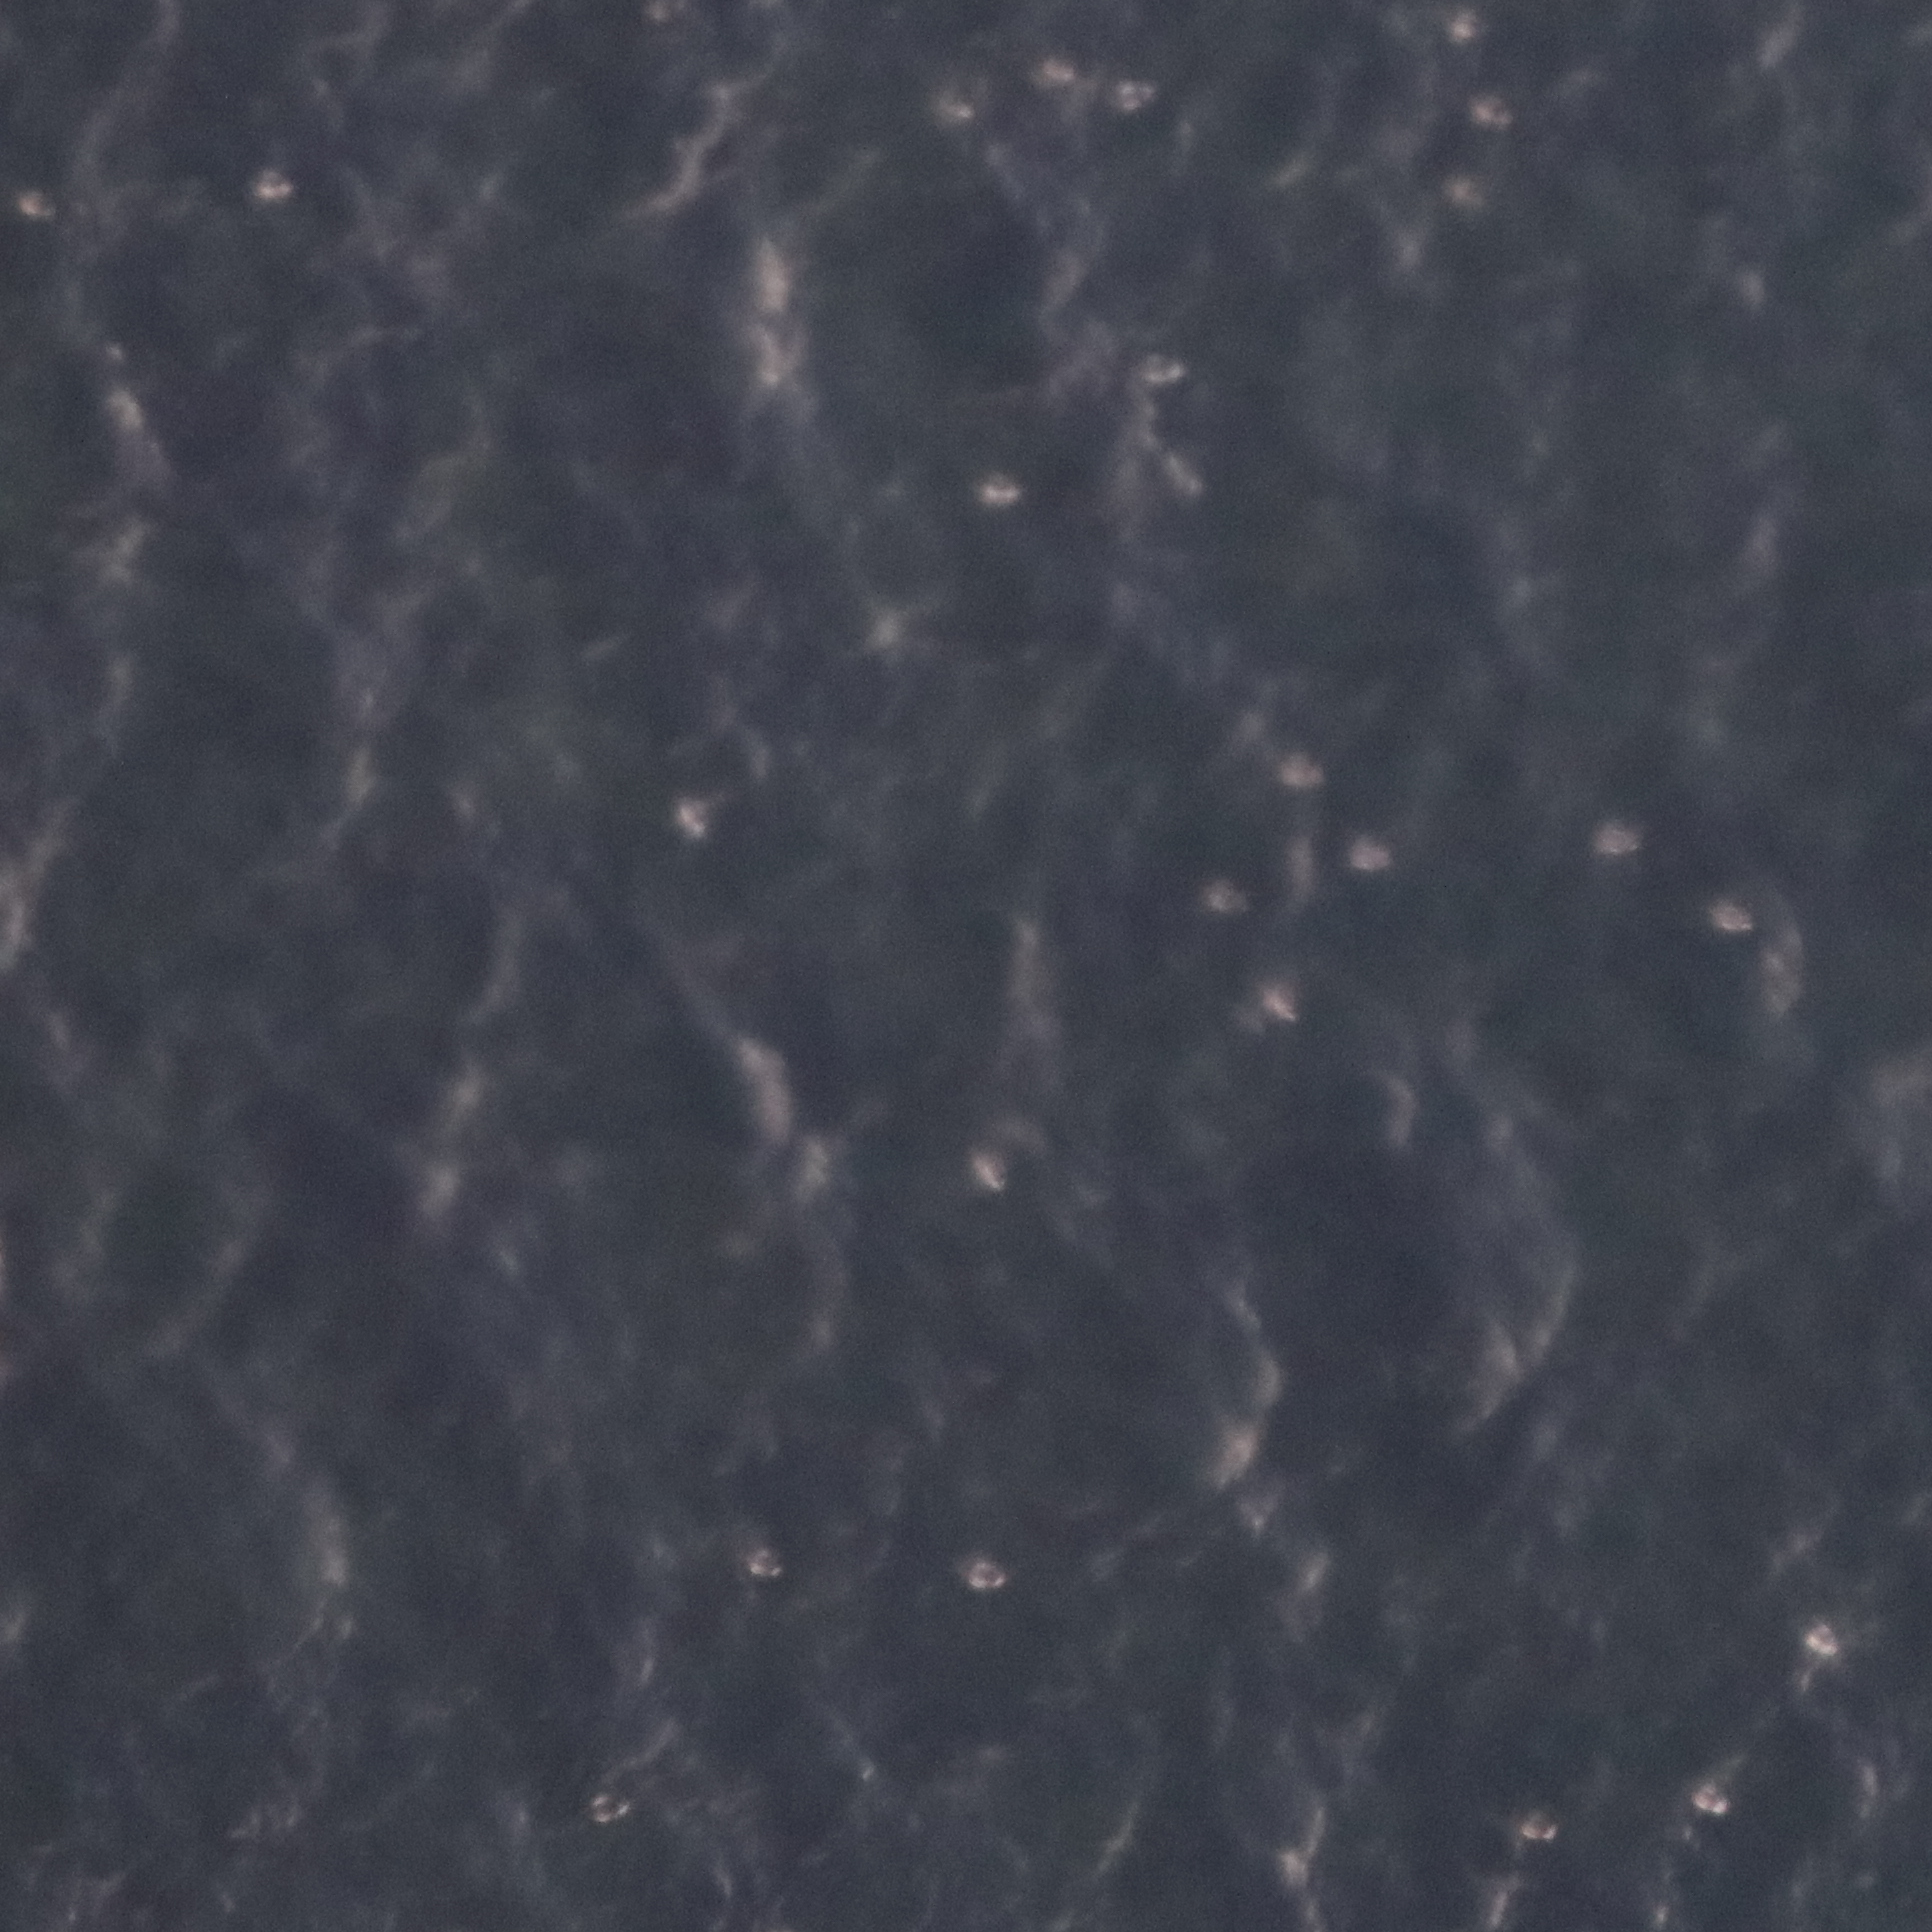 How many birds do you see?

24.